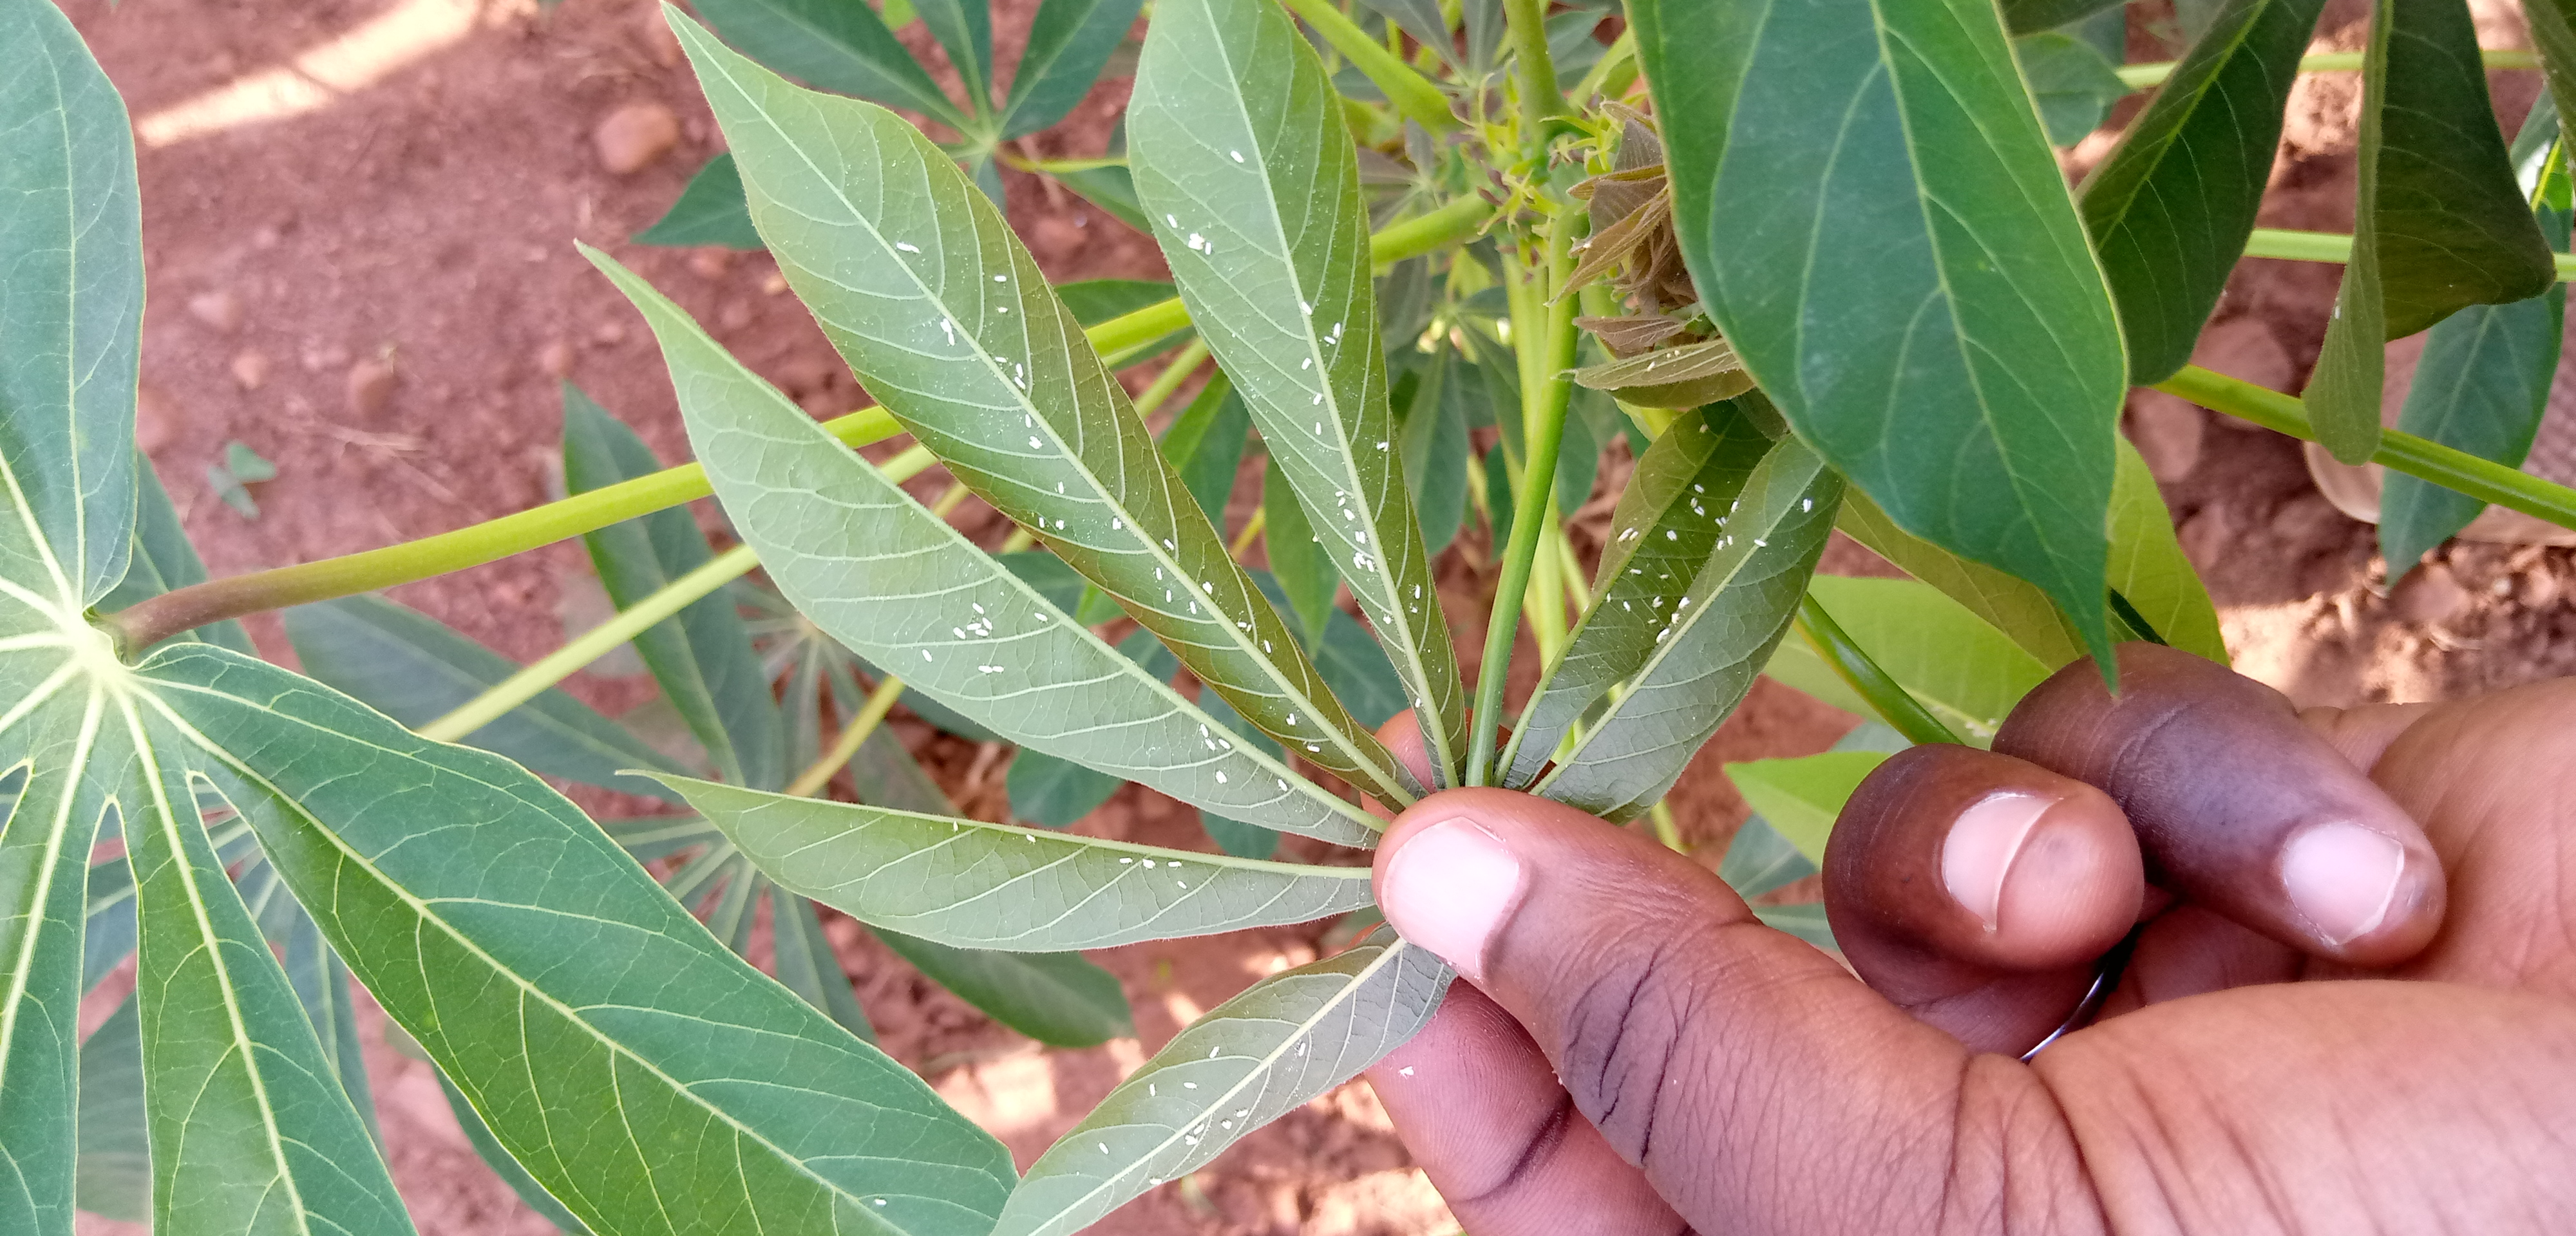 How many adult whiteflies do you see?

116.